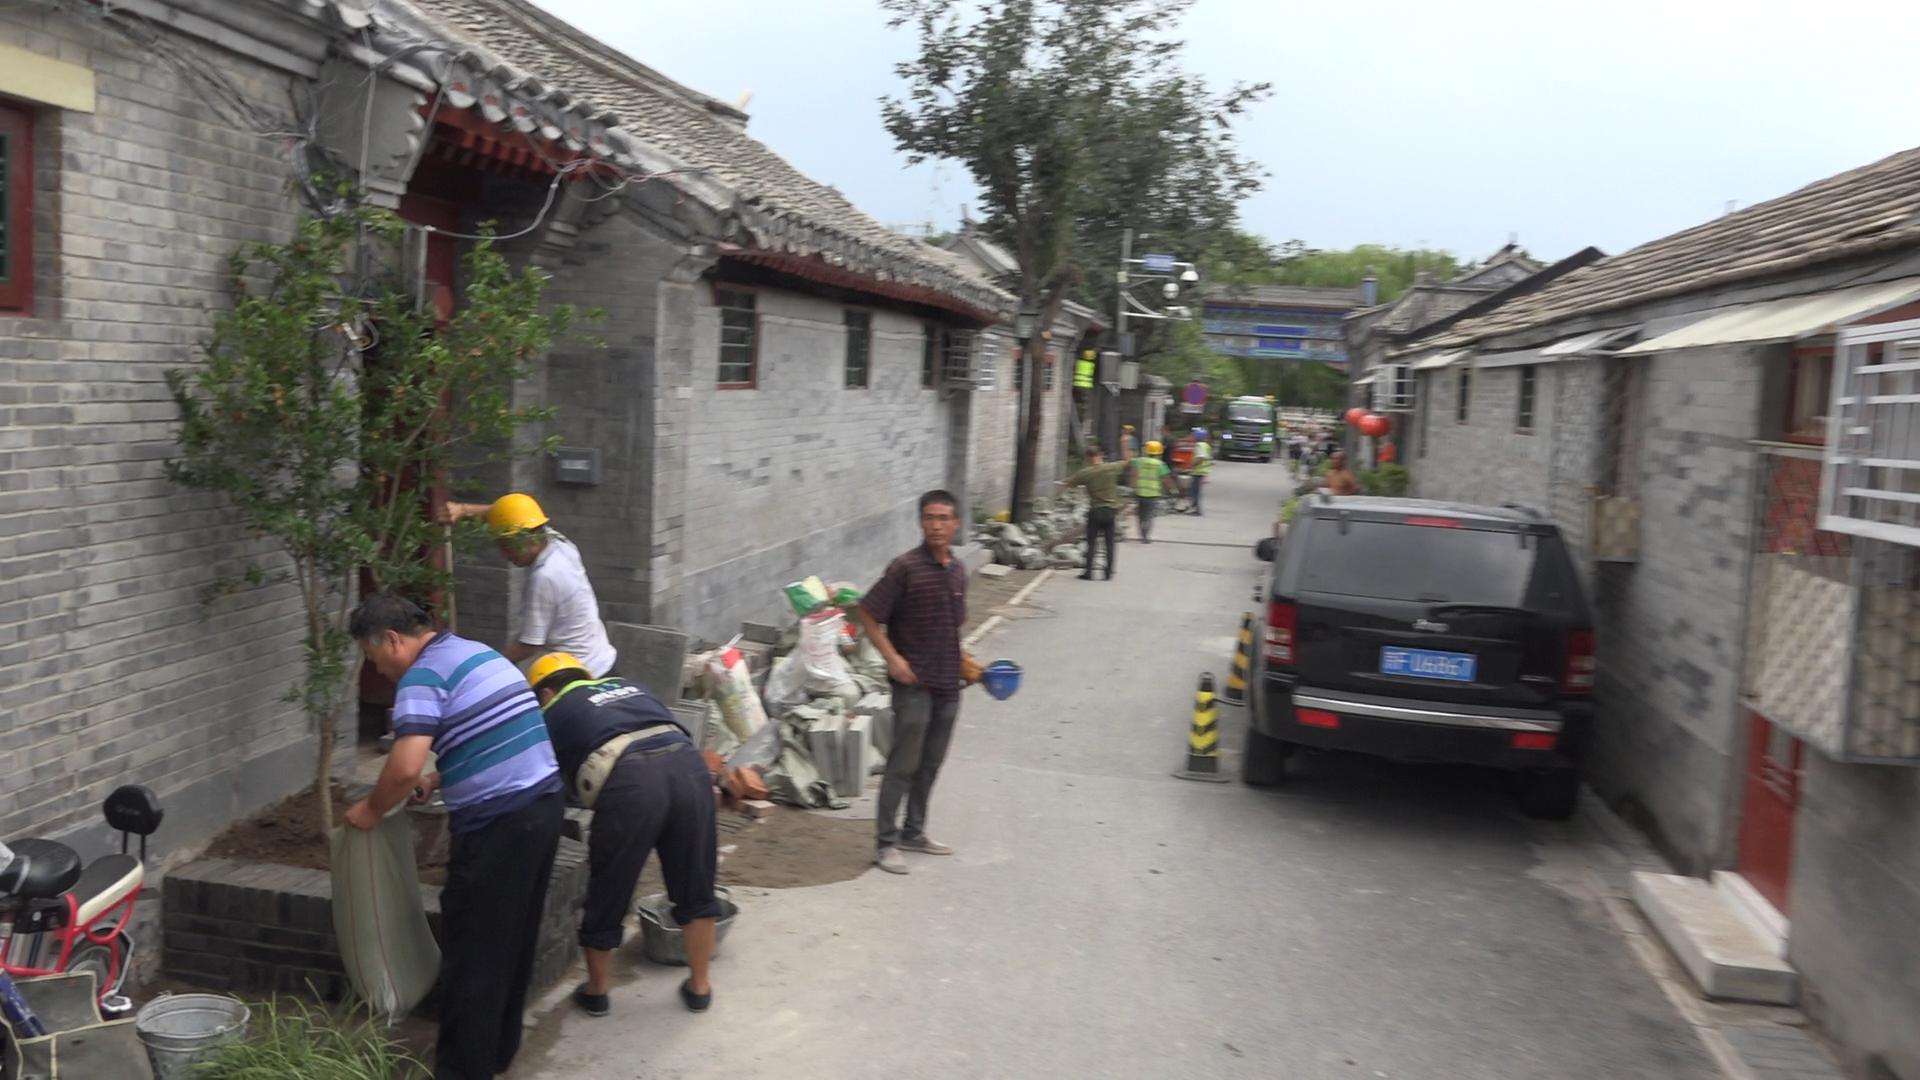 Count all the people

13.